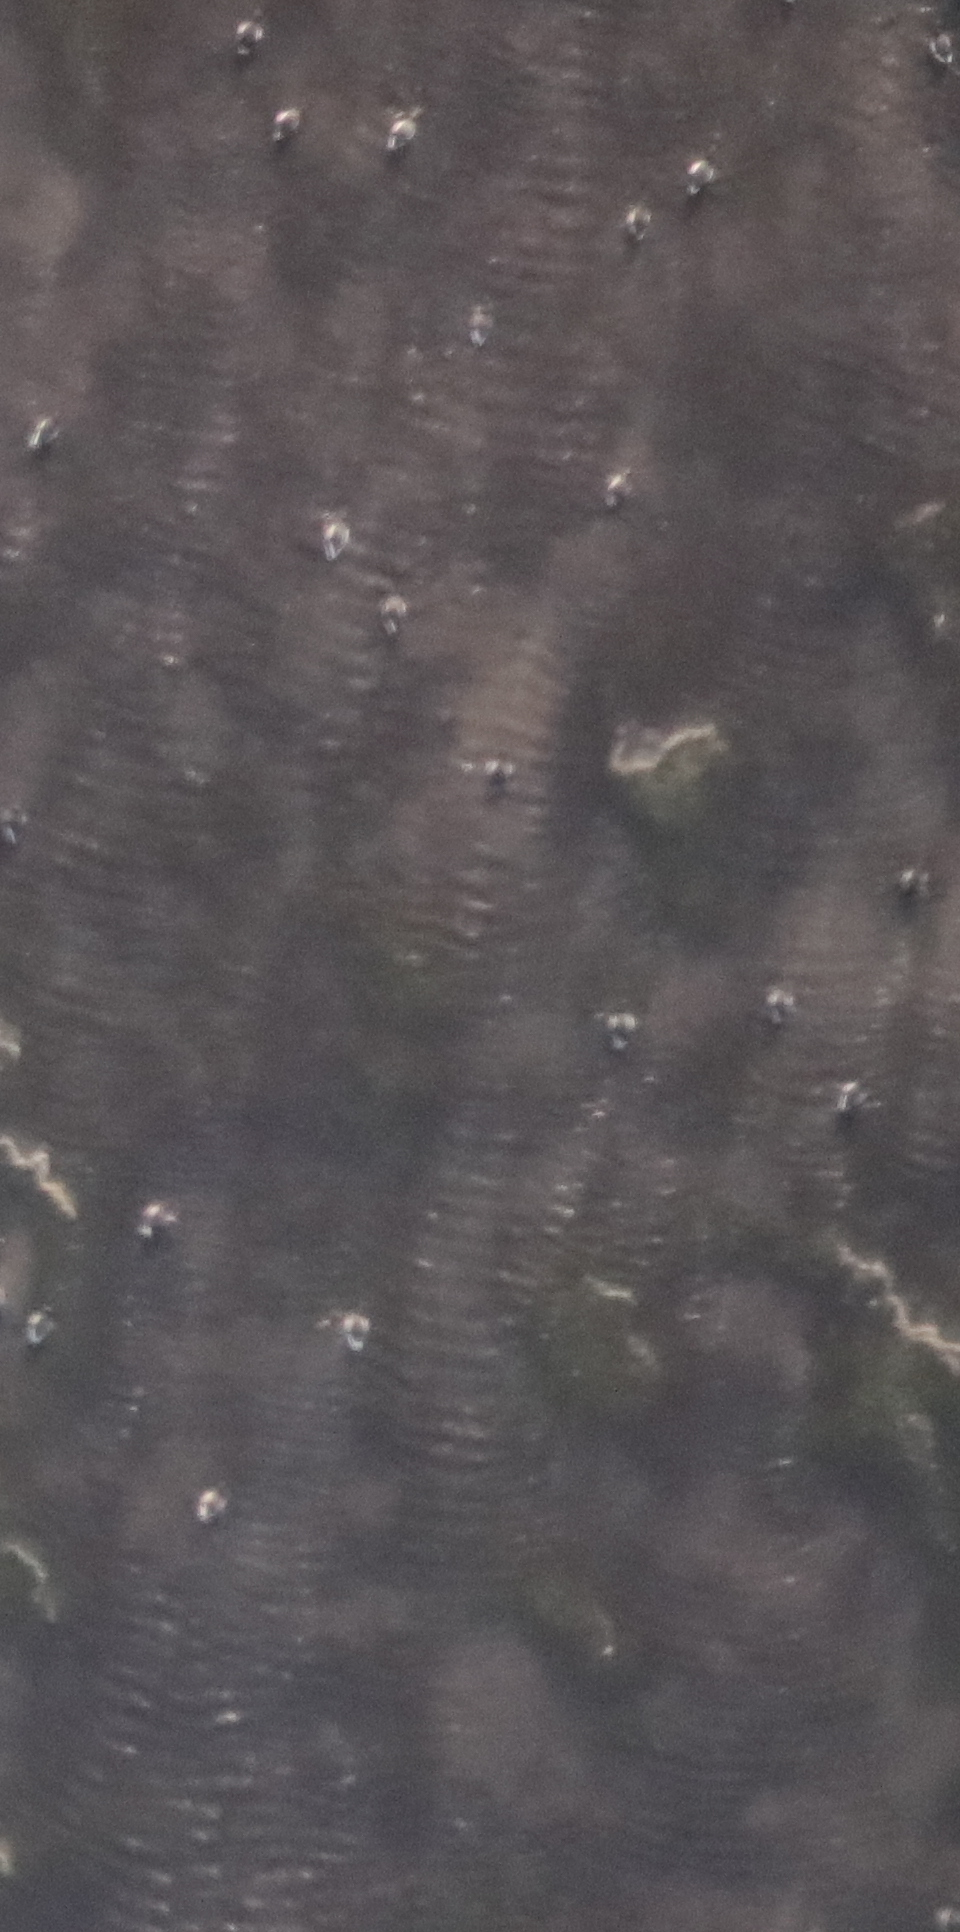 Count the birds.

22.